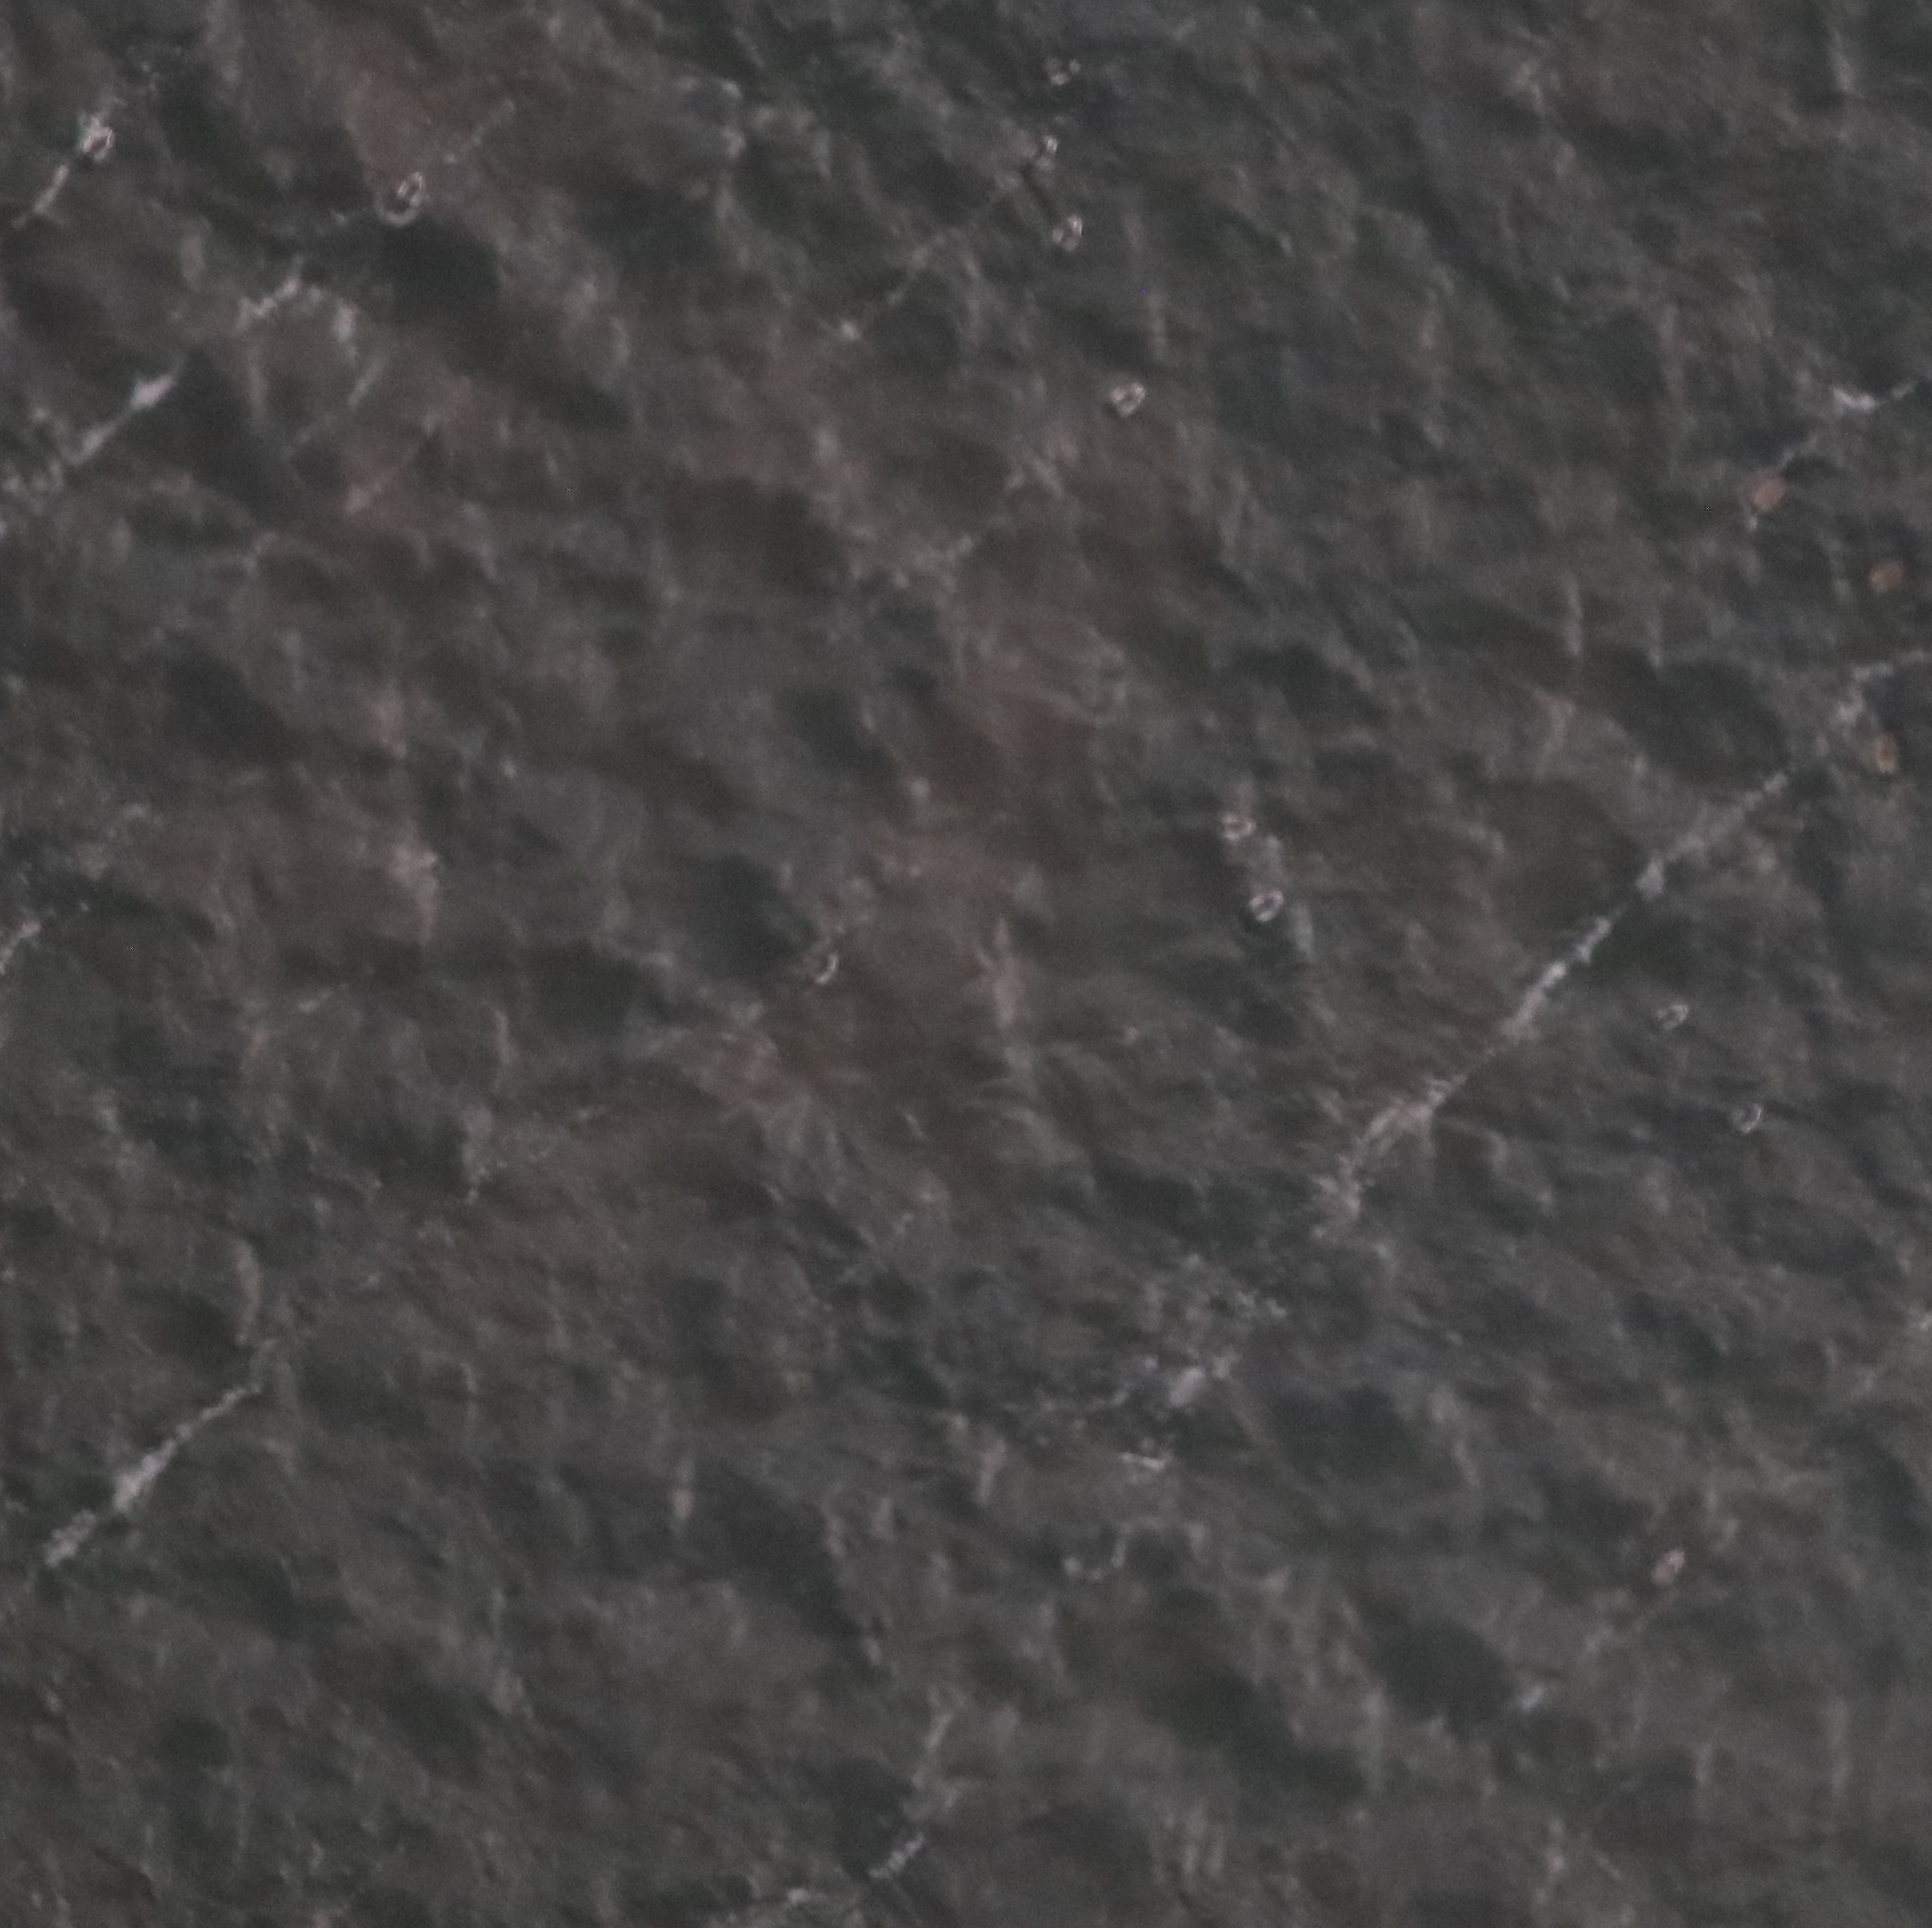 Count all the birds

15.